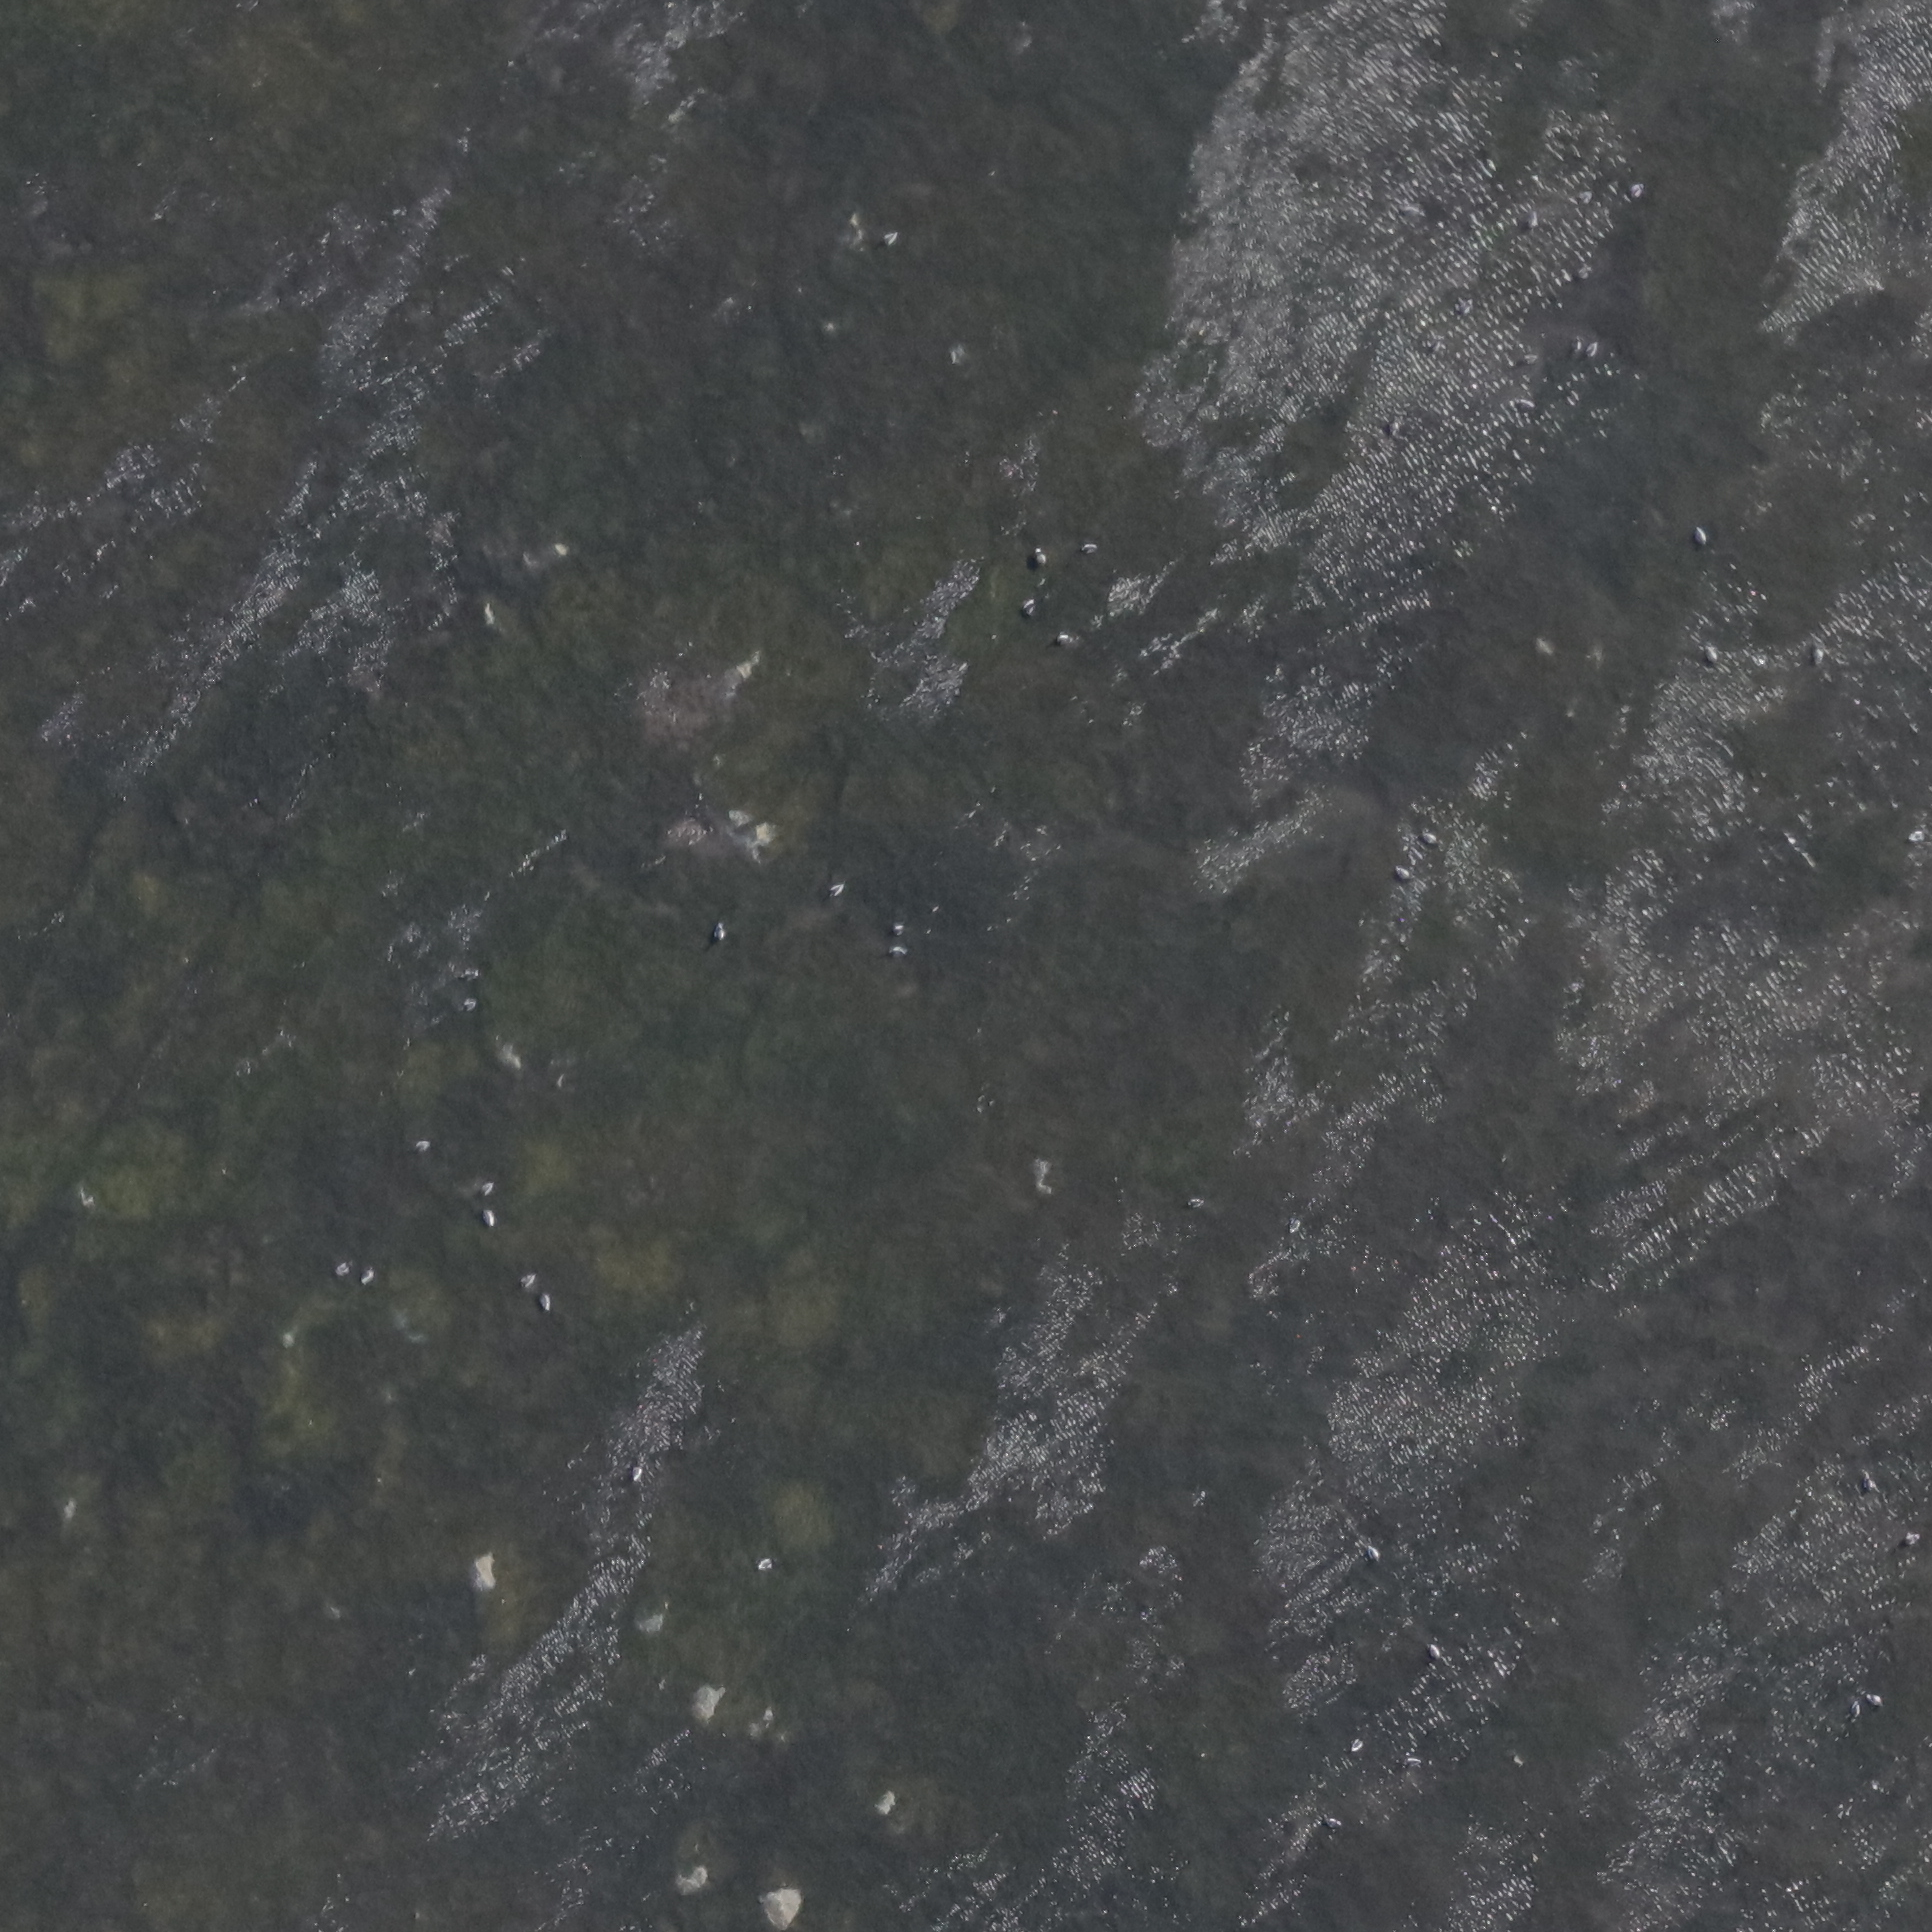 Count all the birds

49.